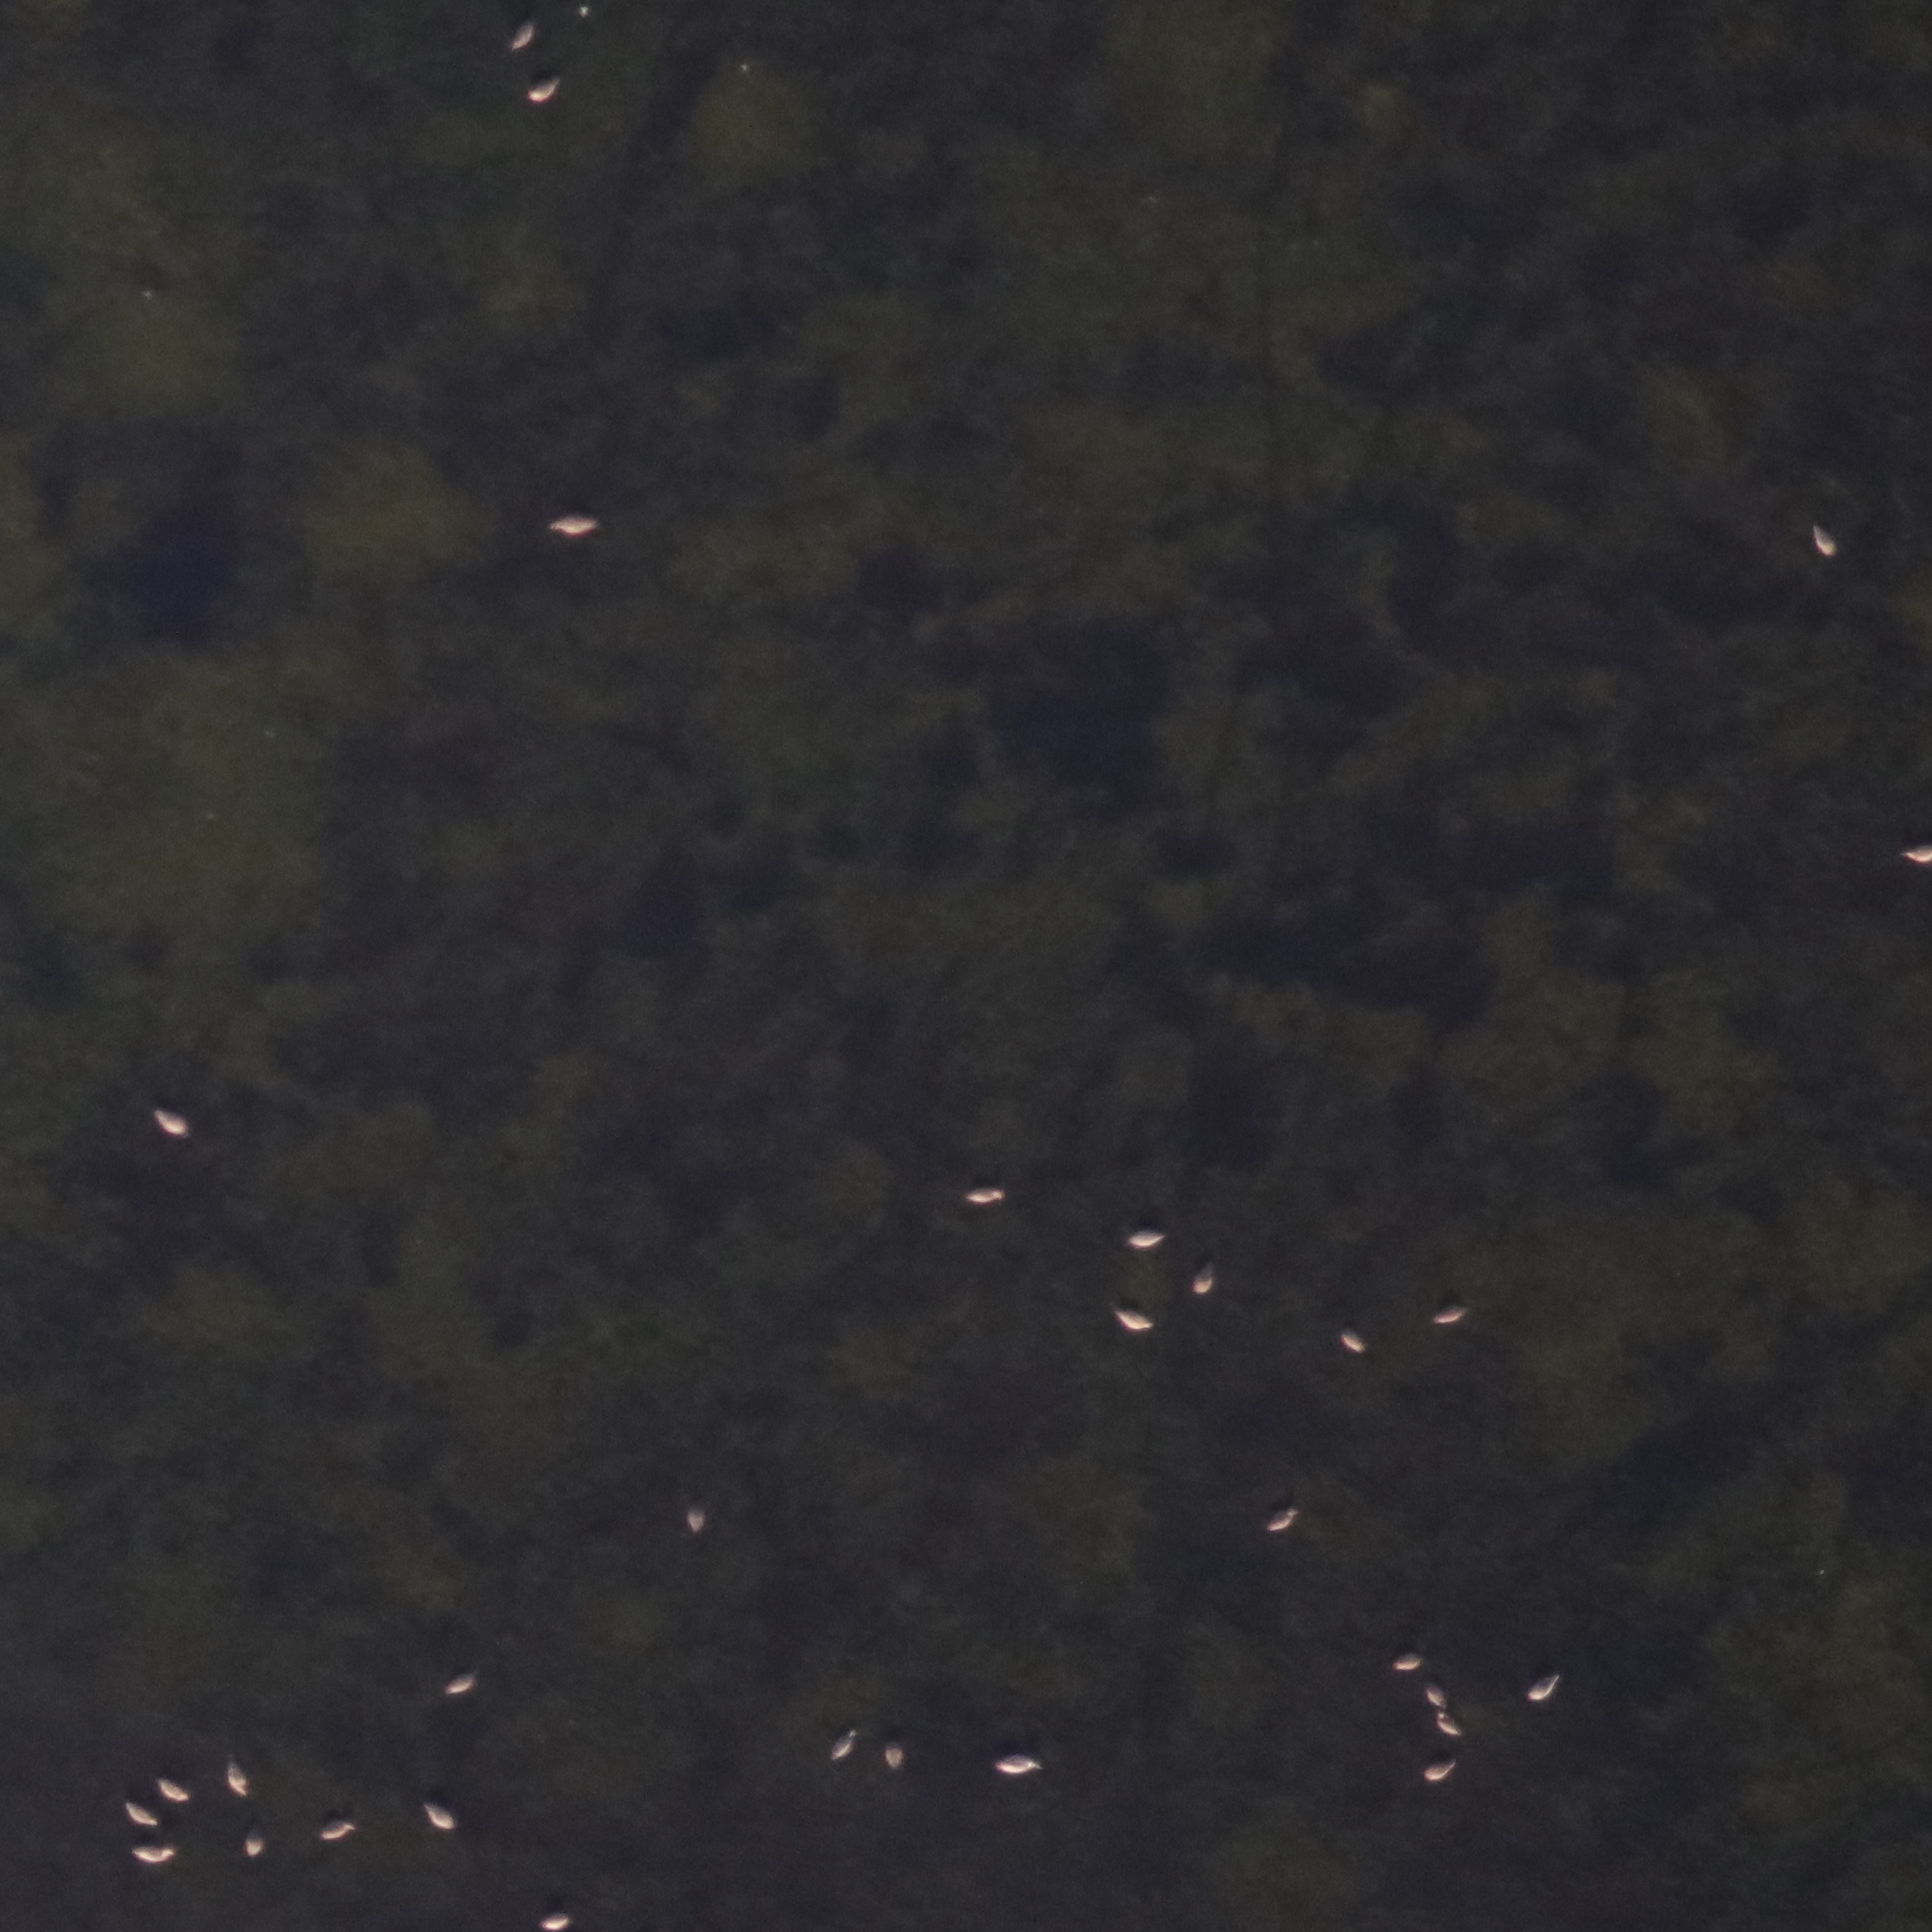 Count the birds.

31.